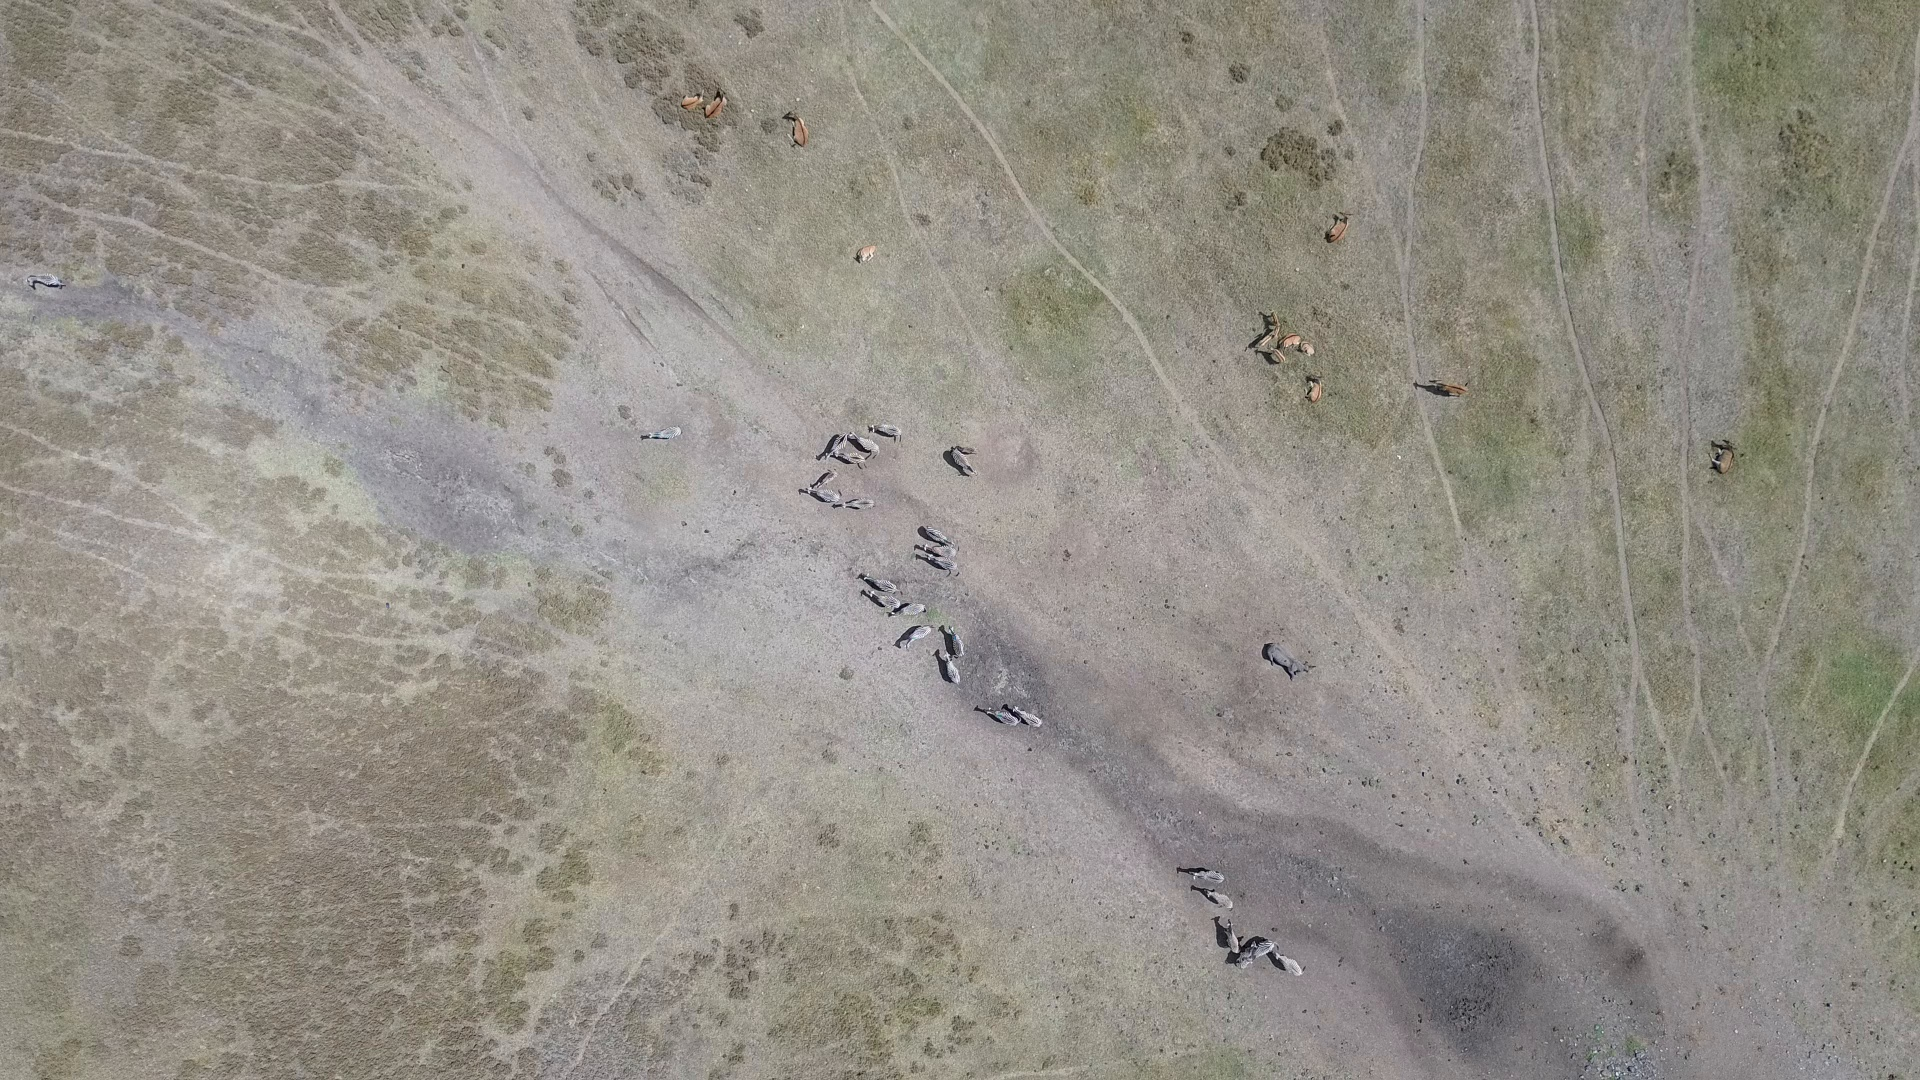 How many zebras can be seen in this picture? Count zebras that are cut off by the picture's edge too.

27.